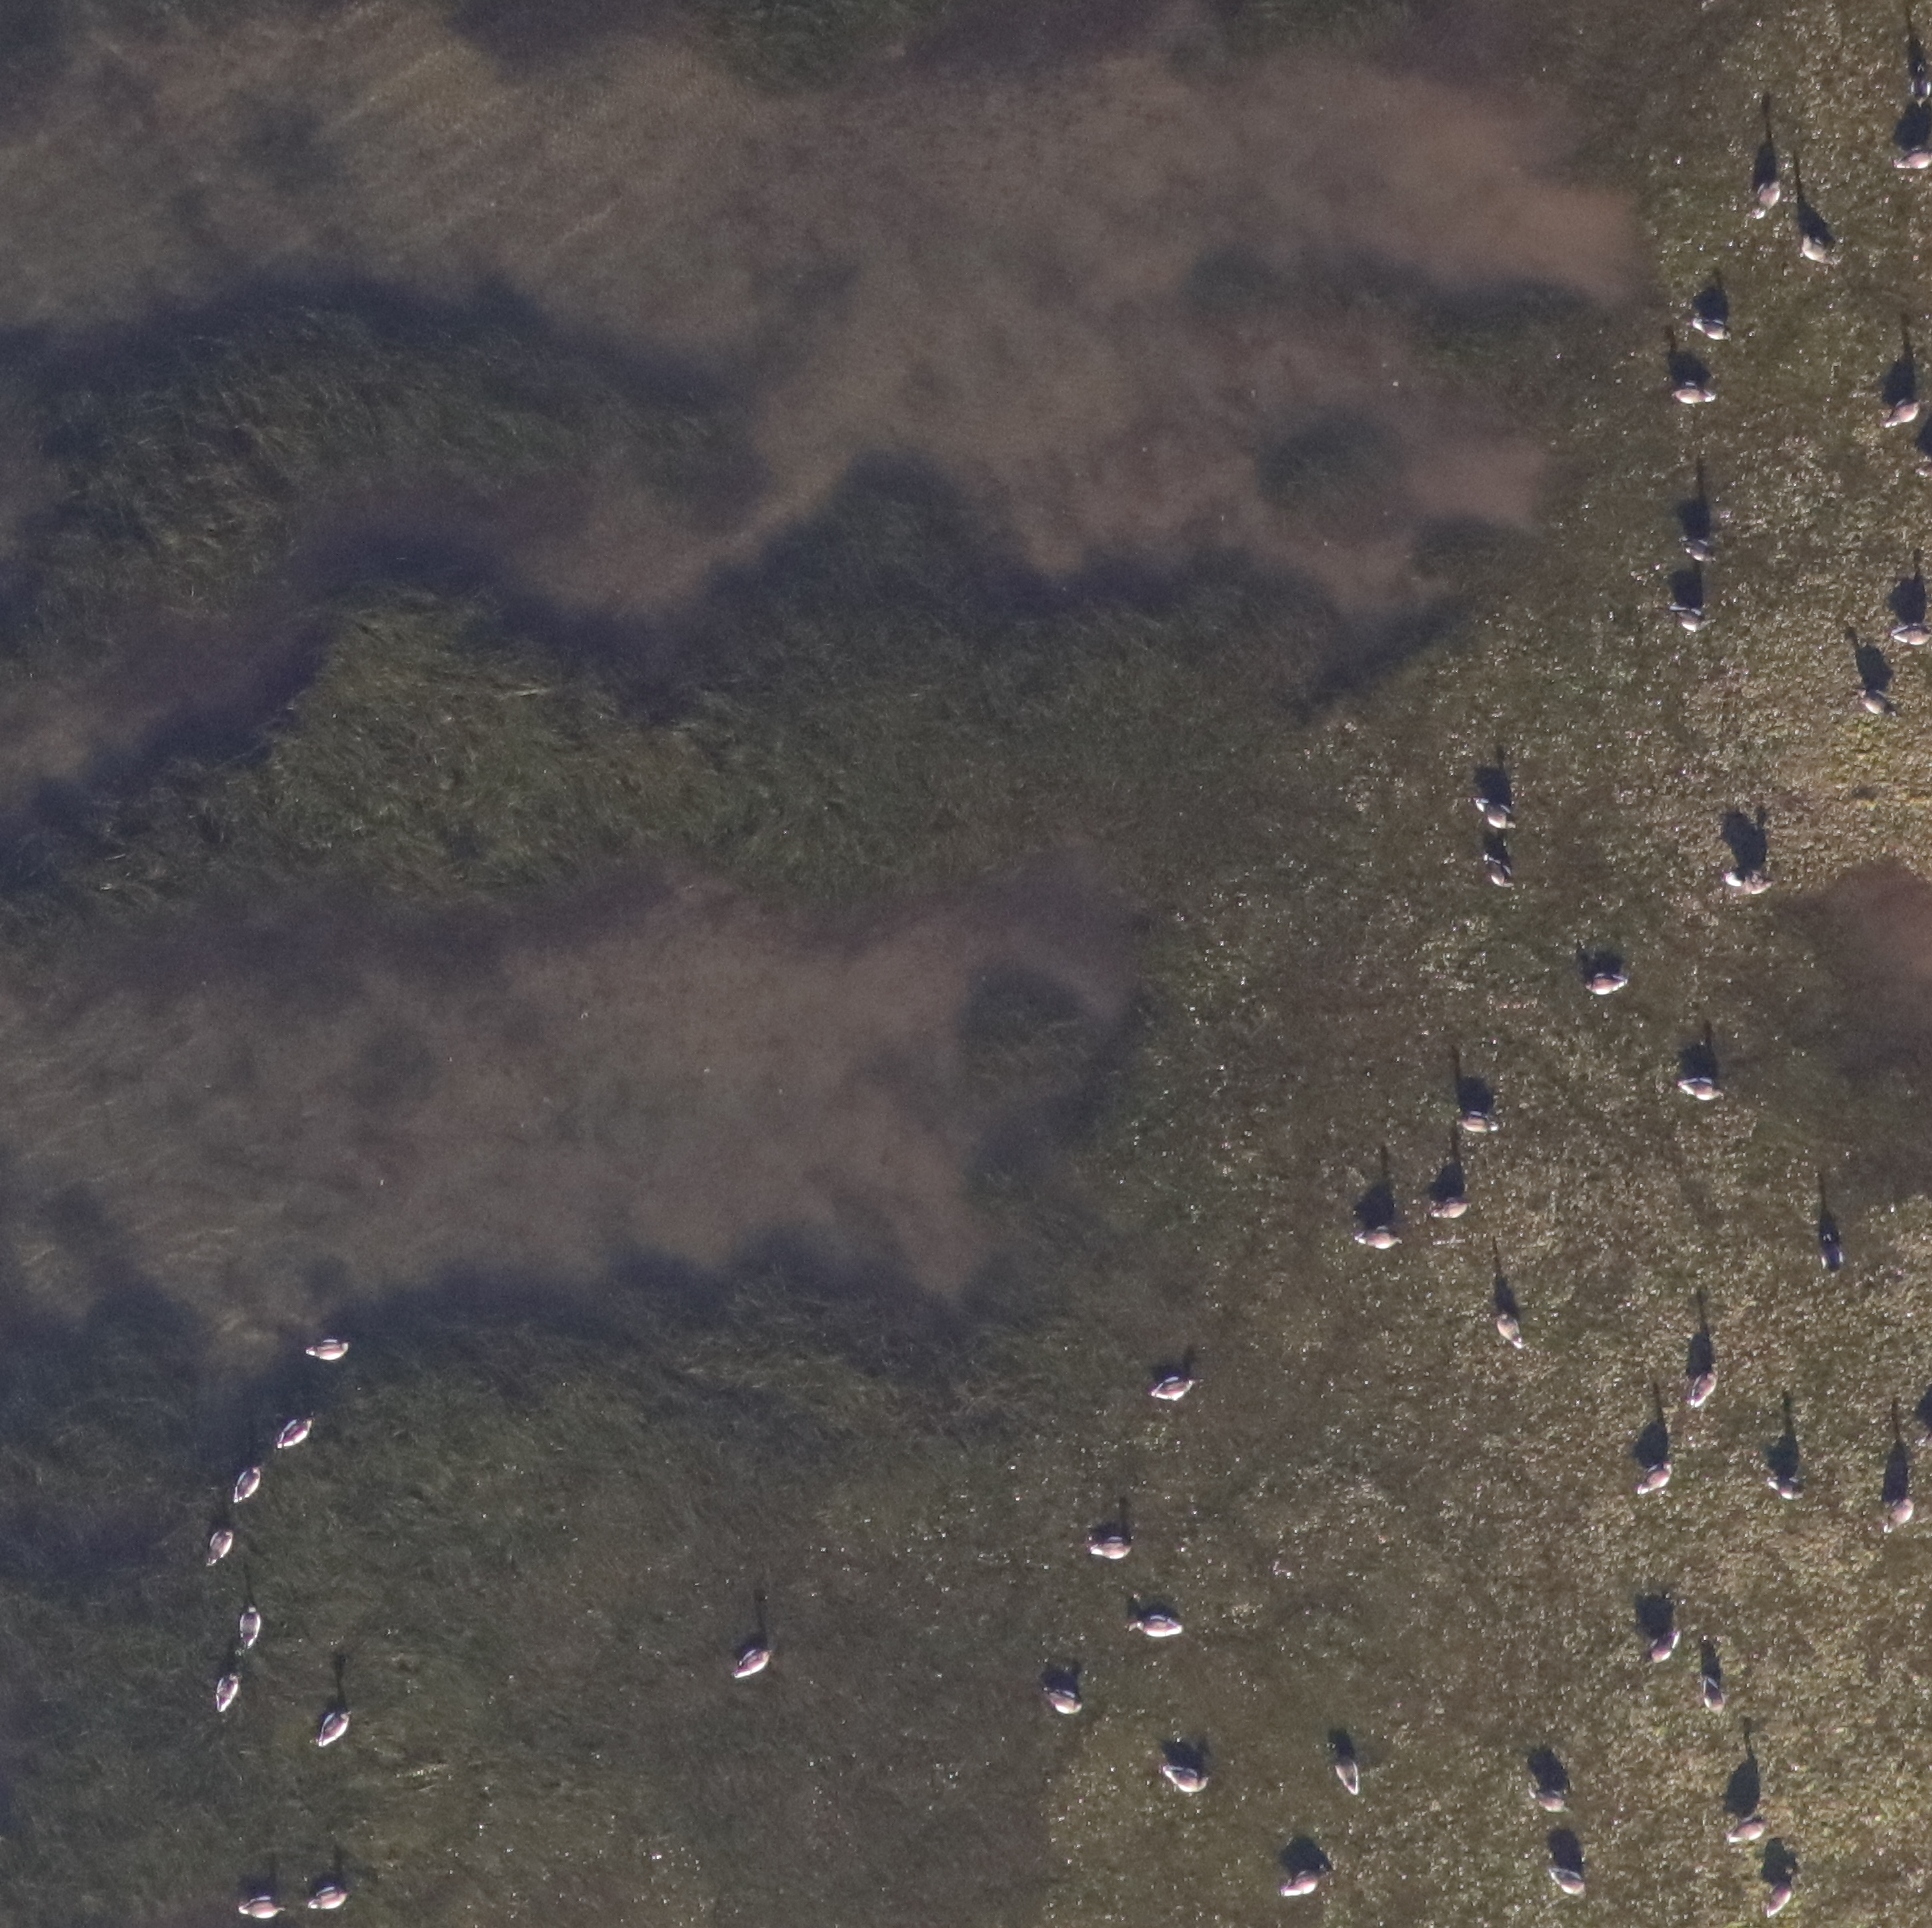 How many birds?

48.